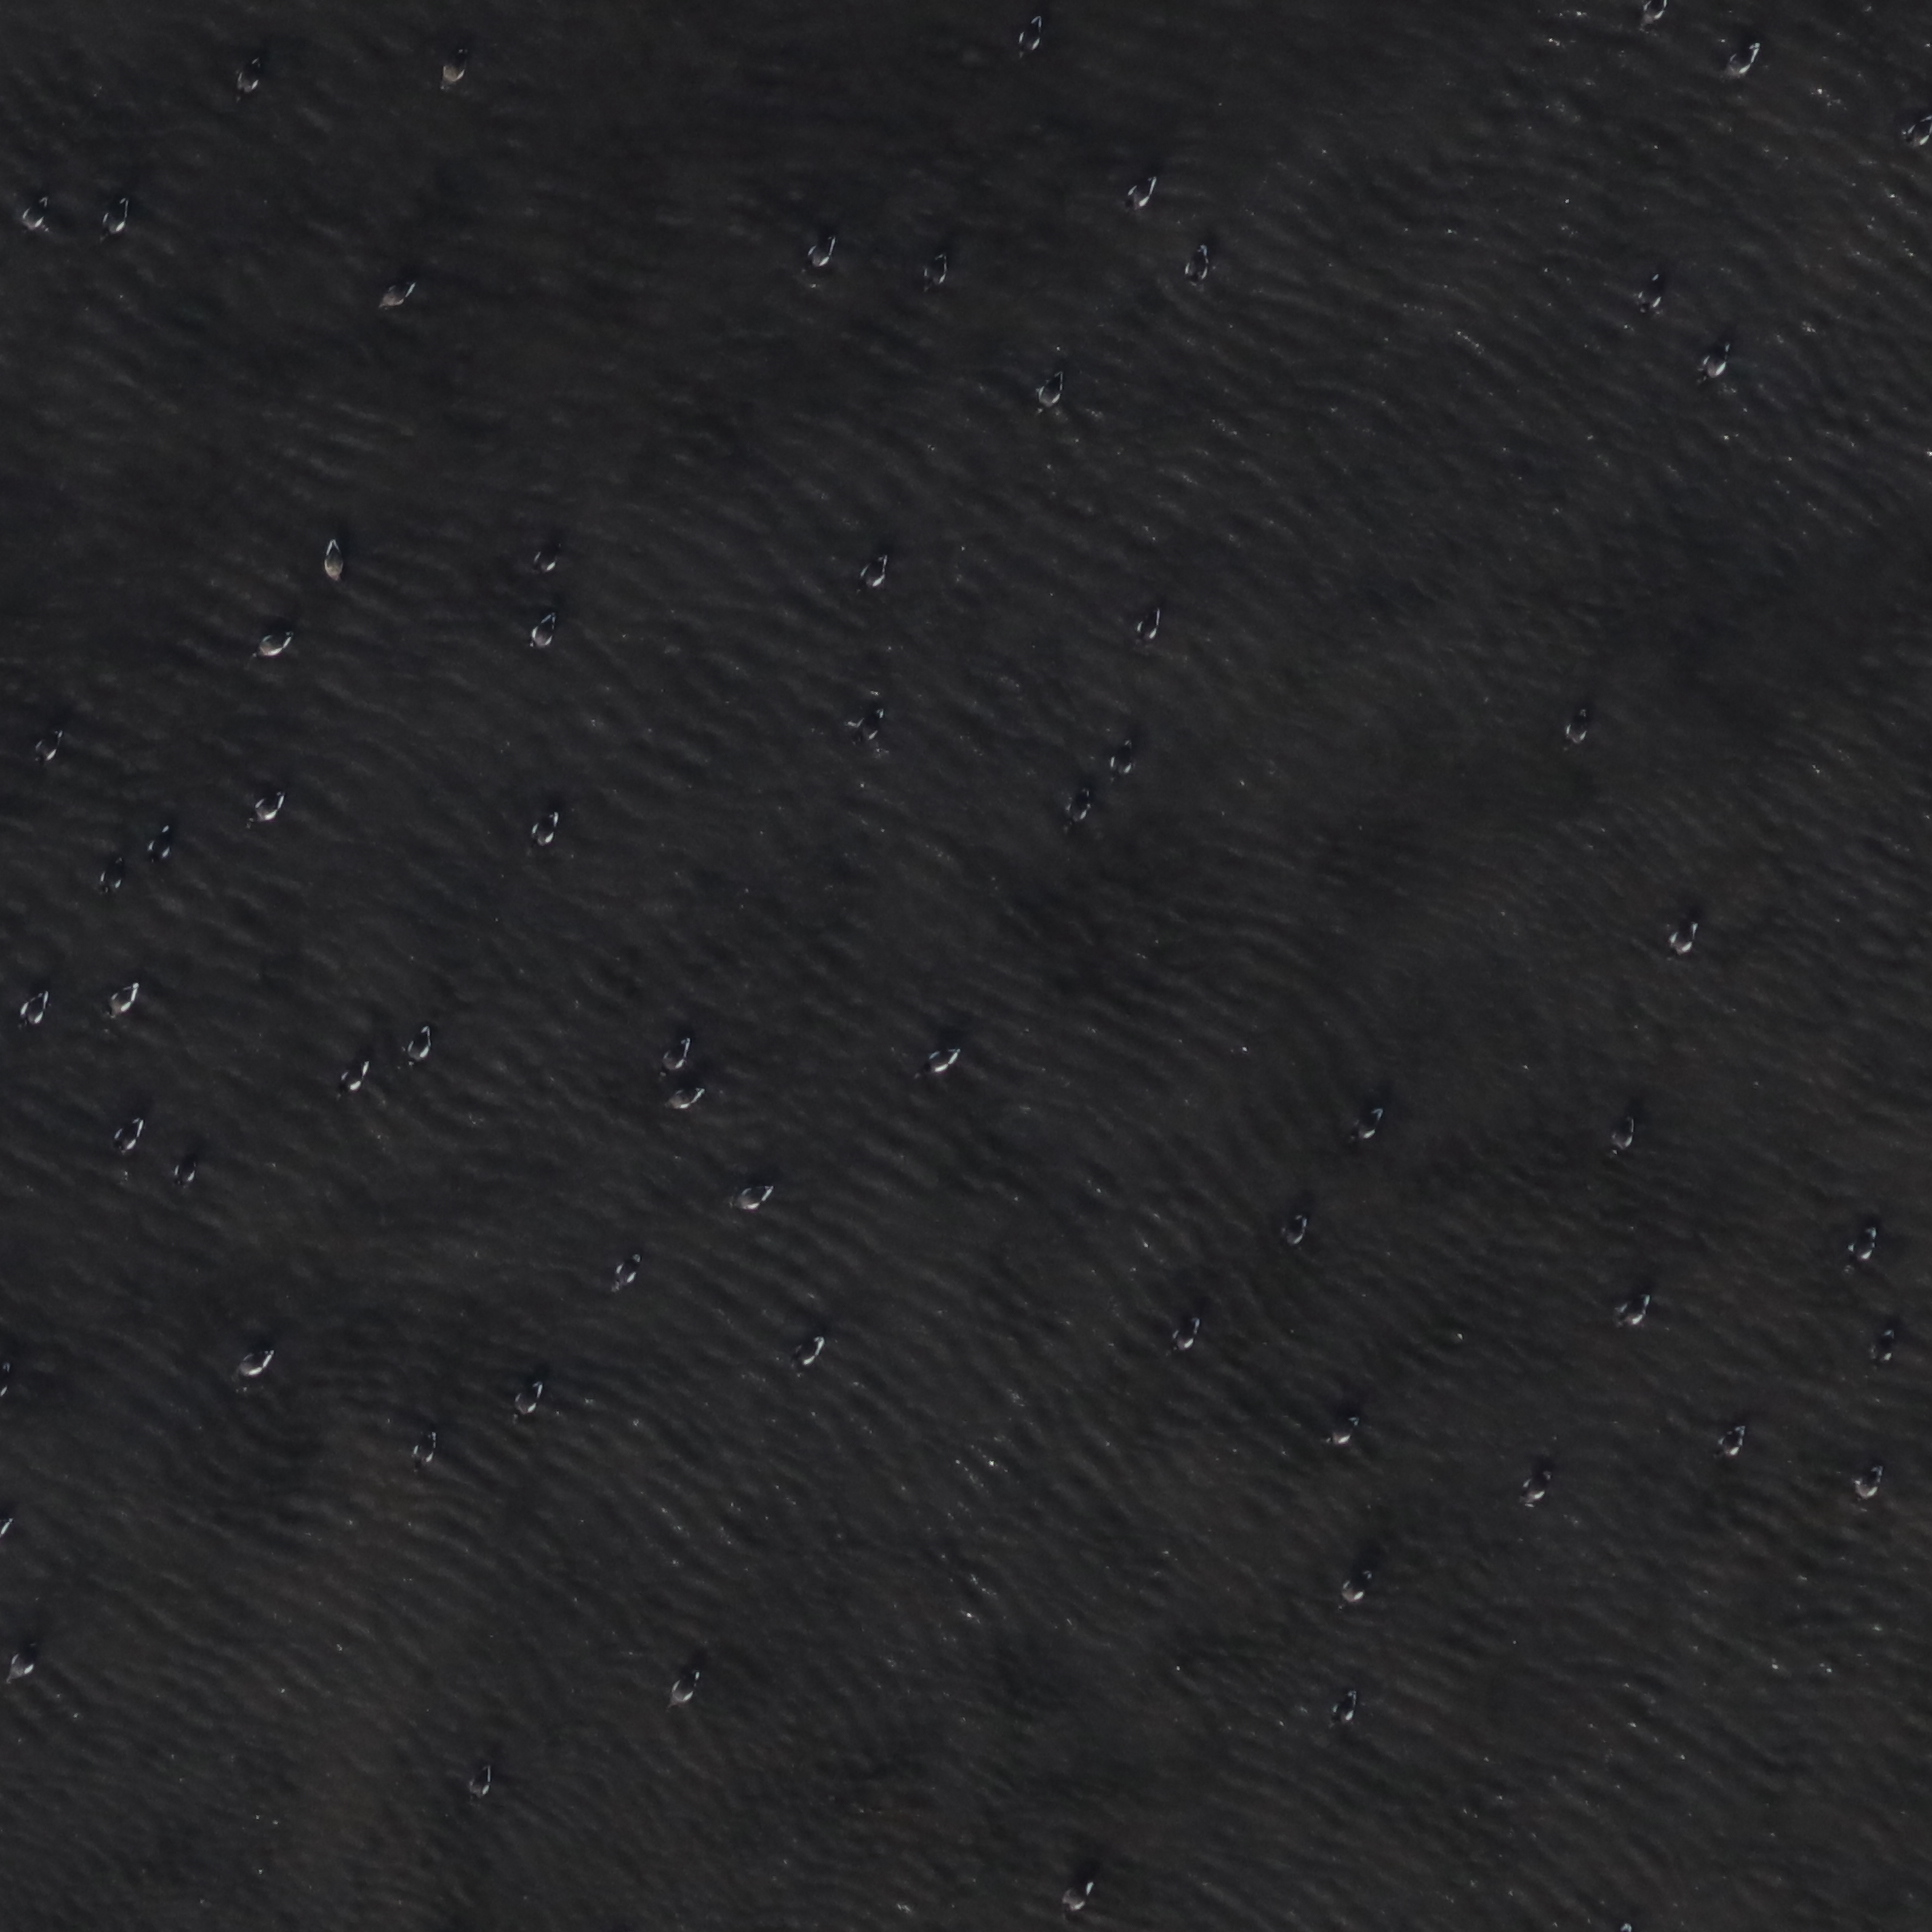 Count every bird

63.